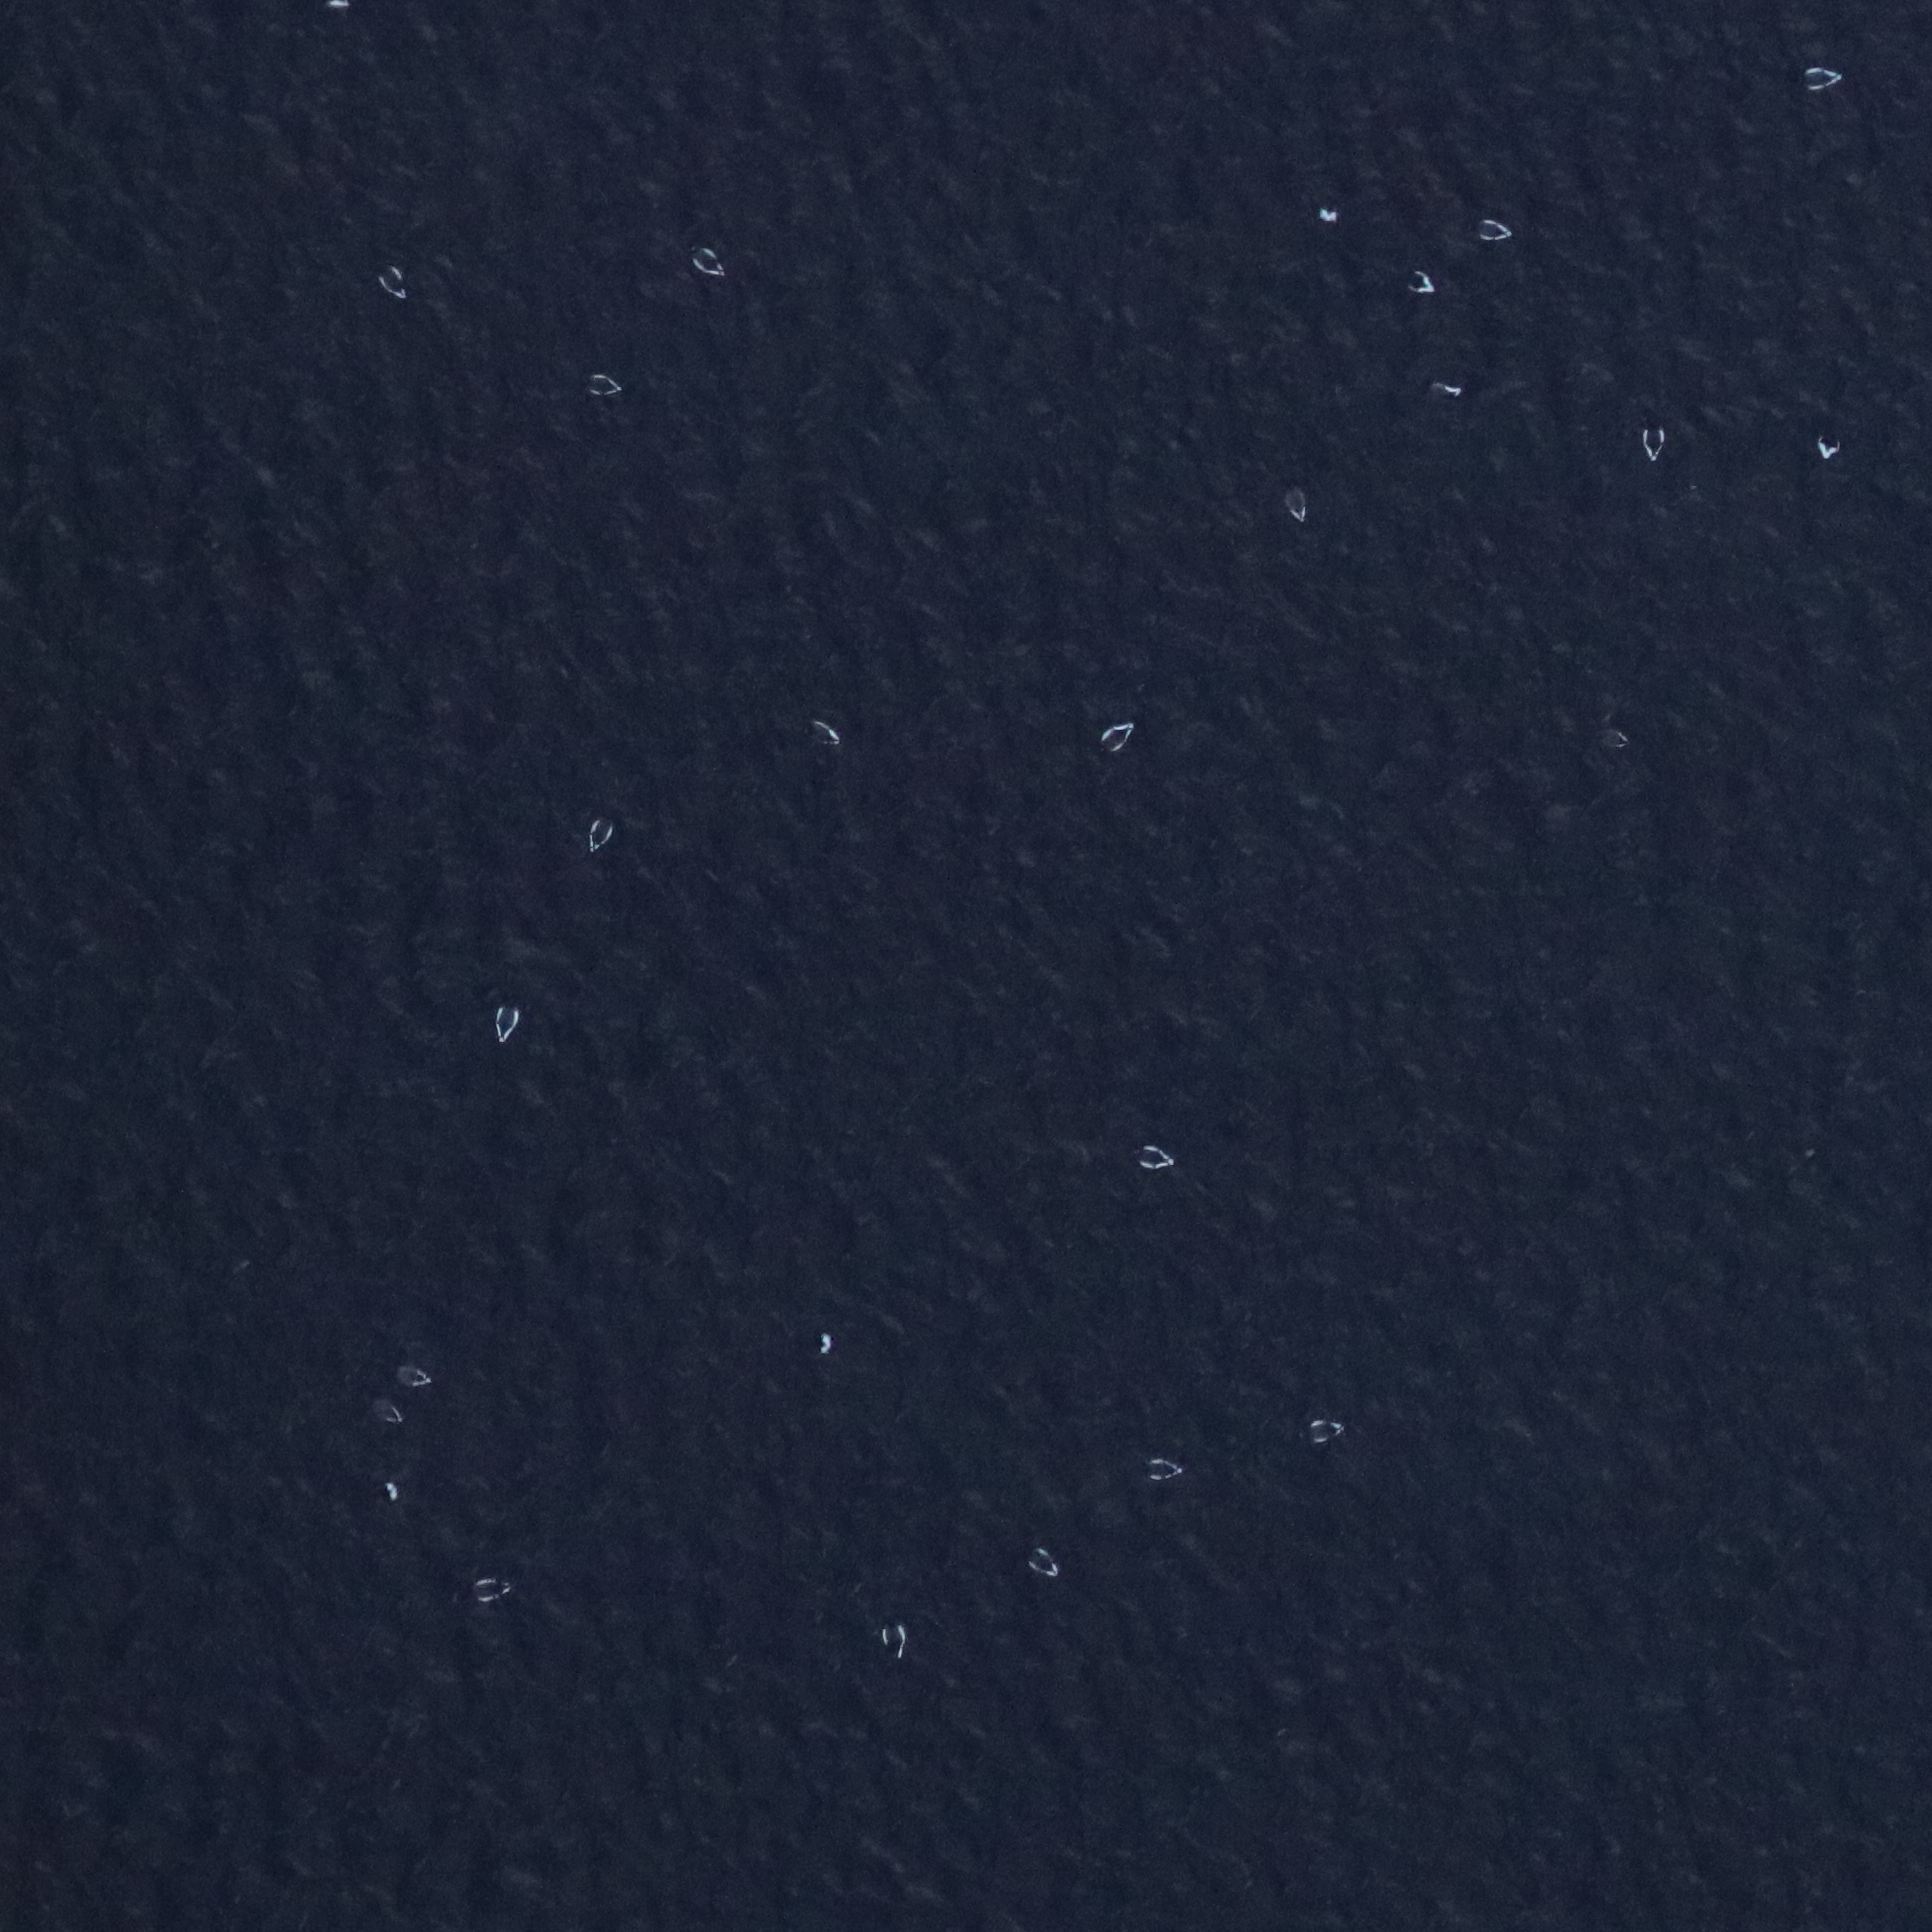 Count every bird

24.